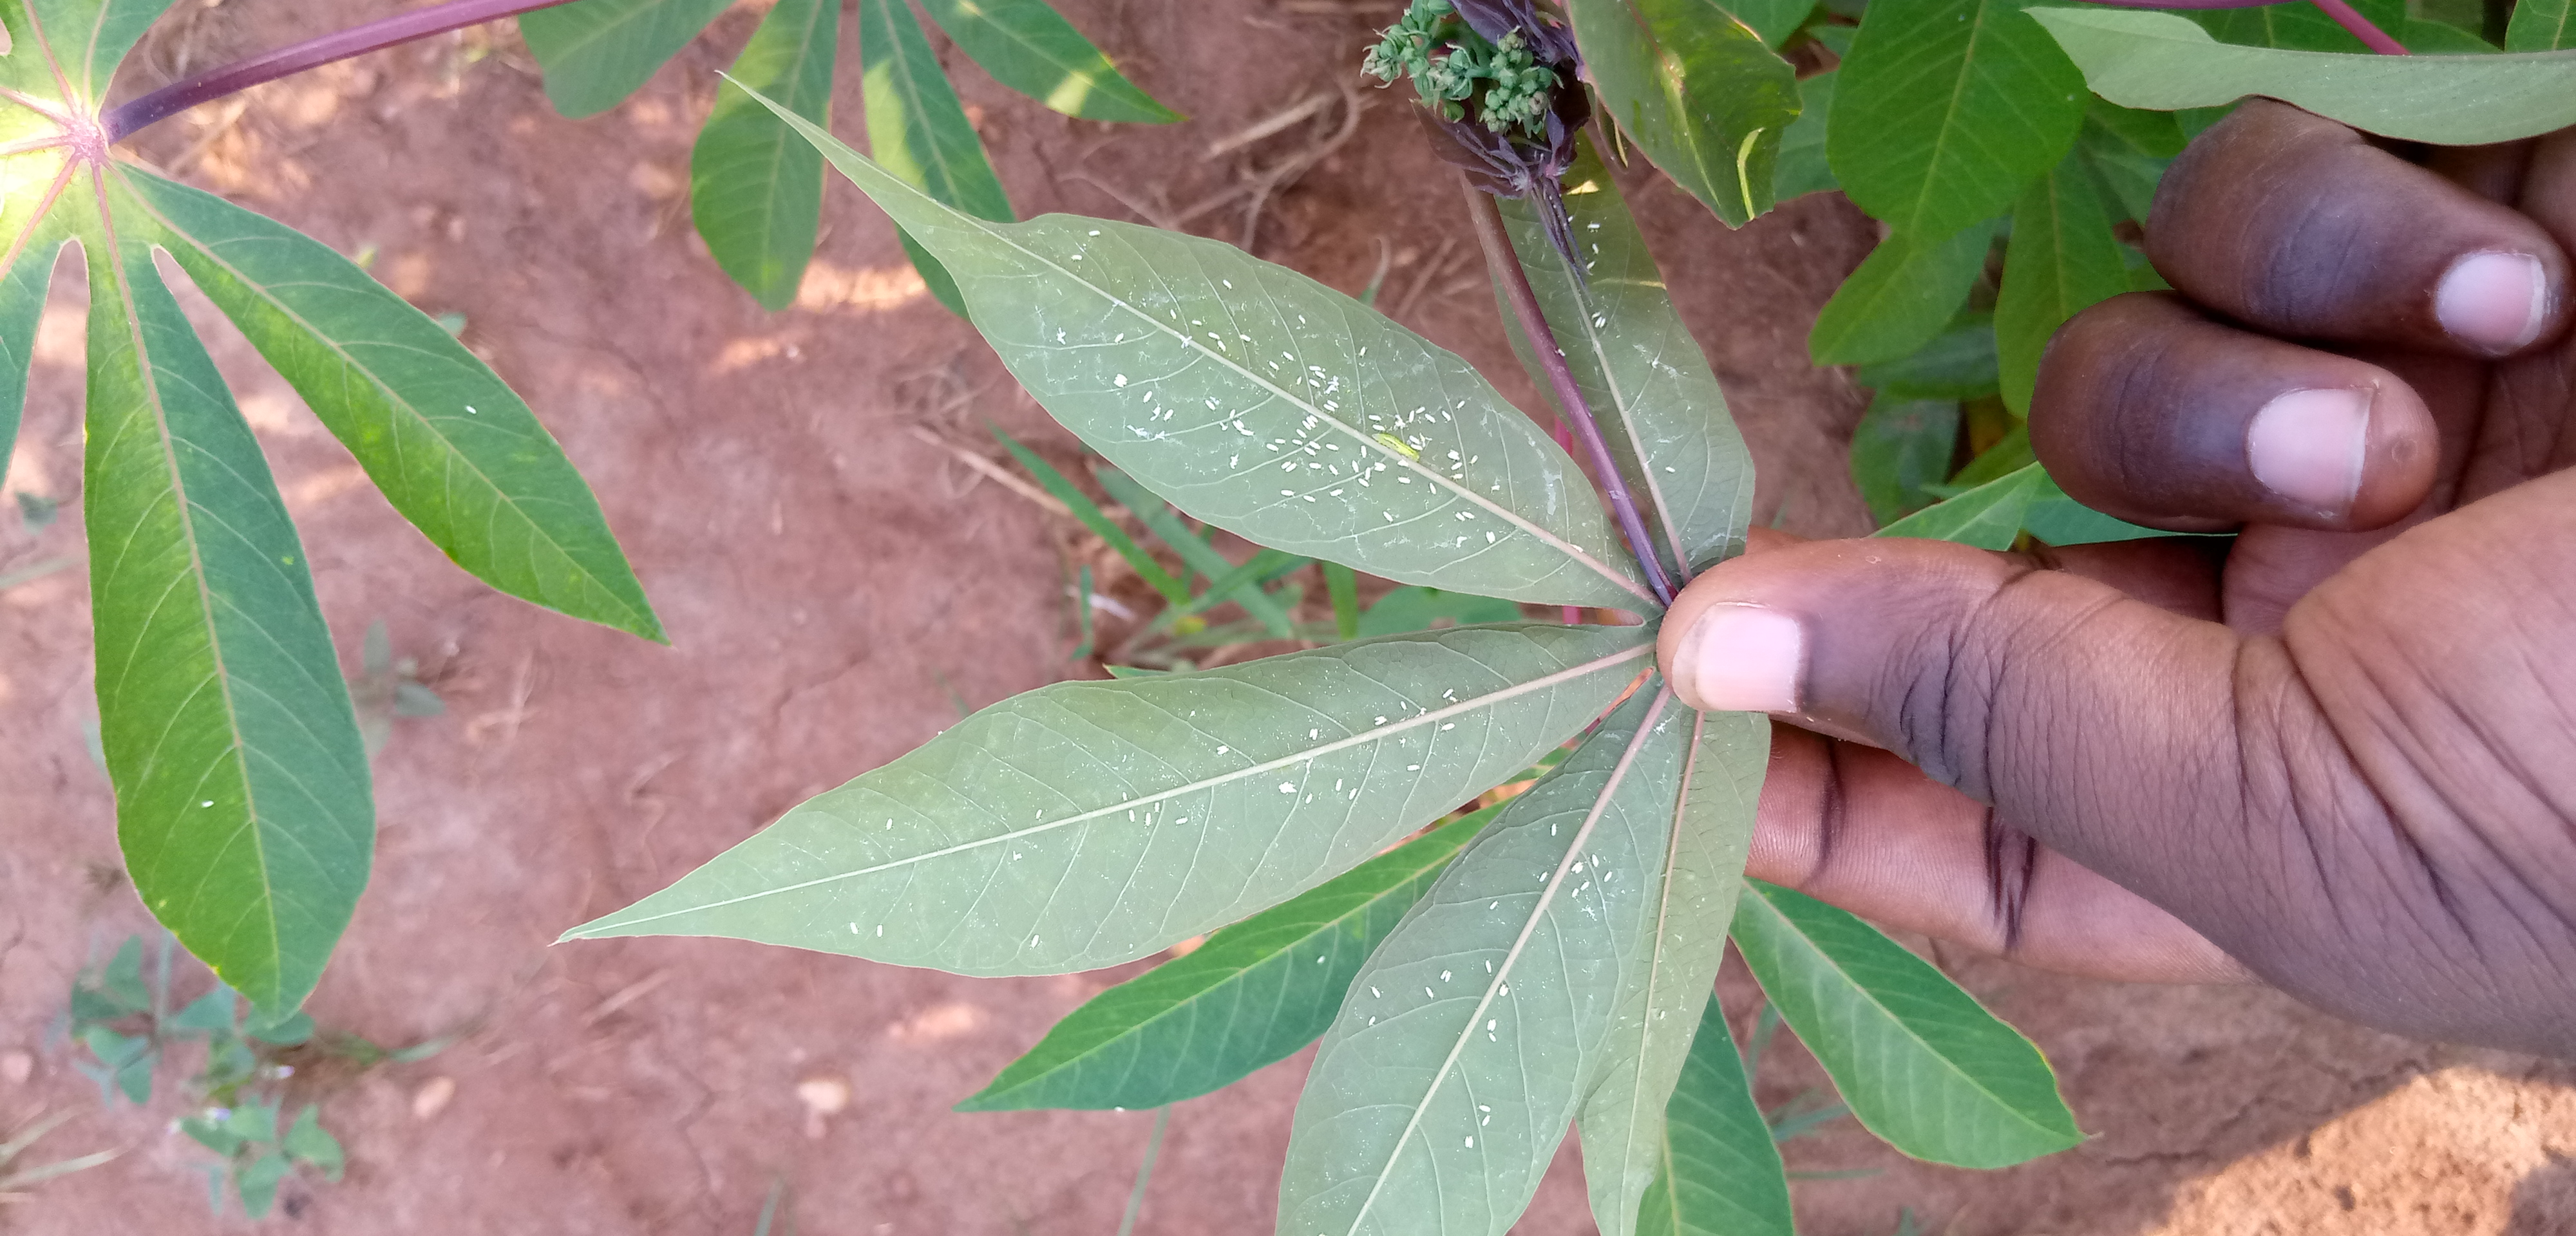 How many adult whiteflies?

146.